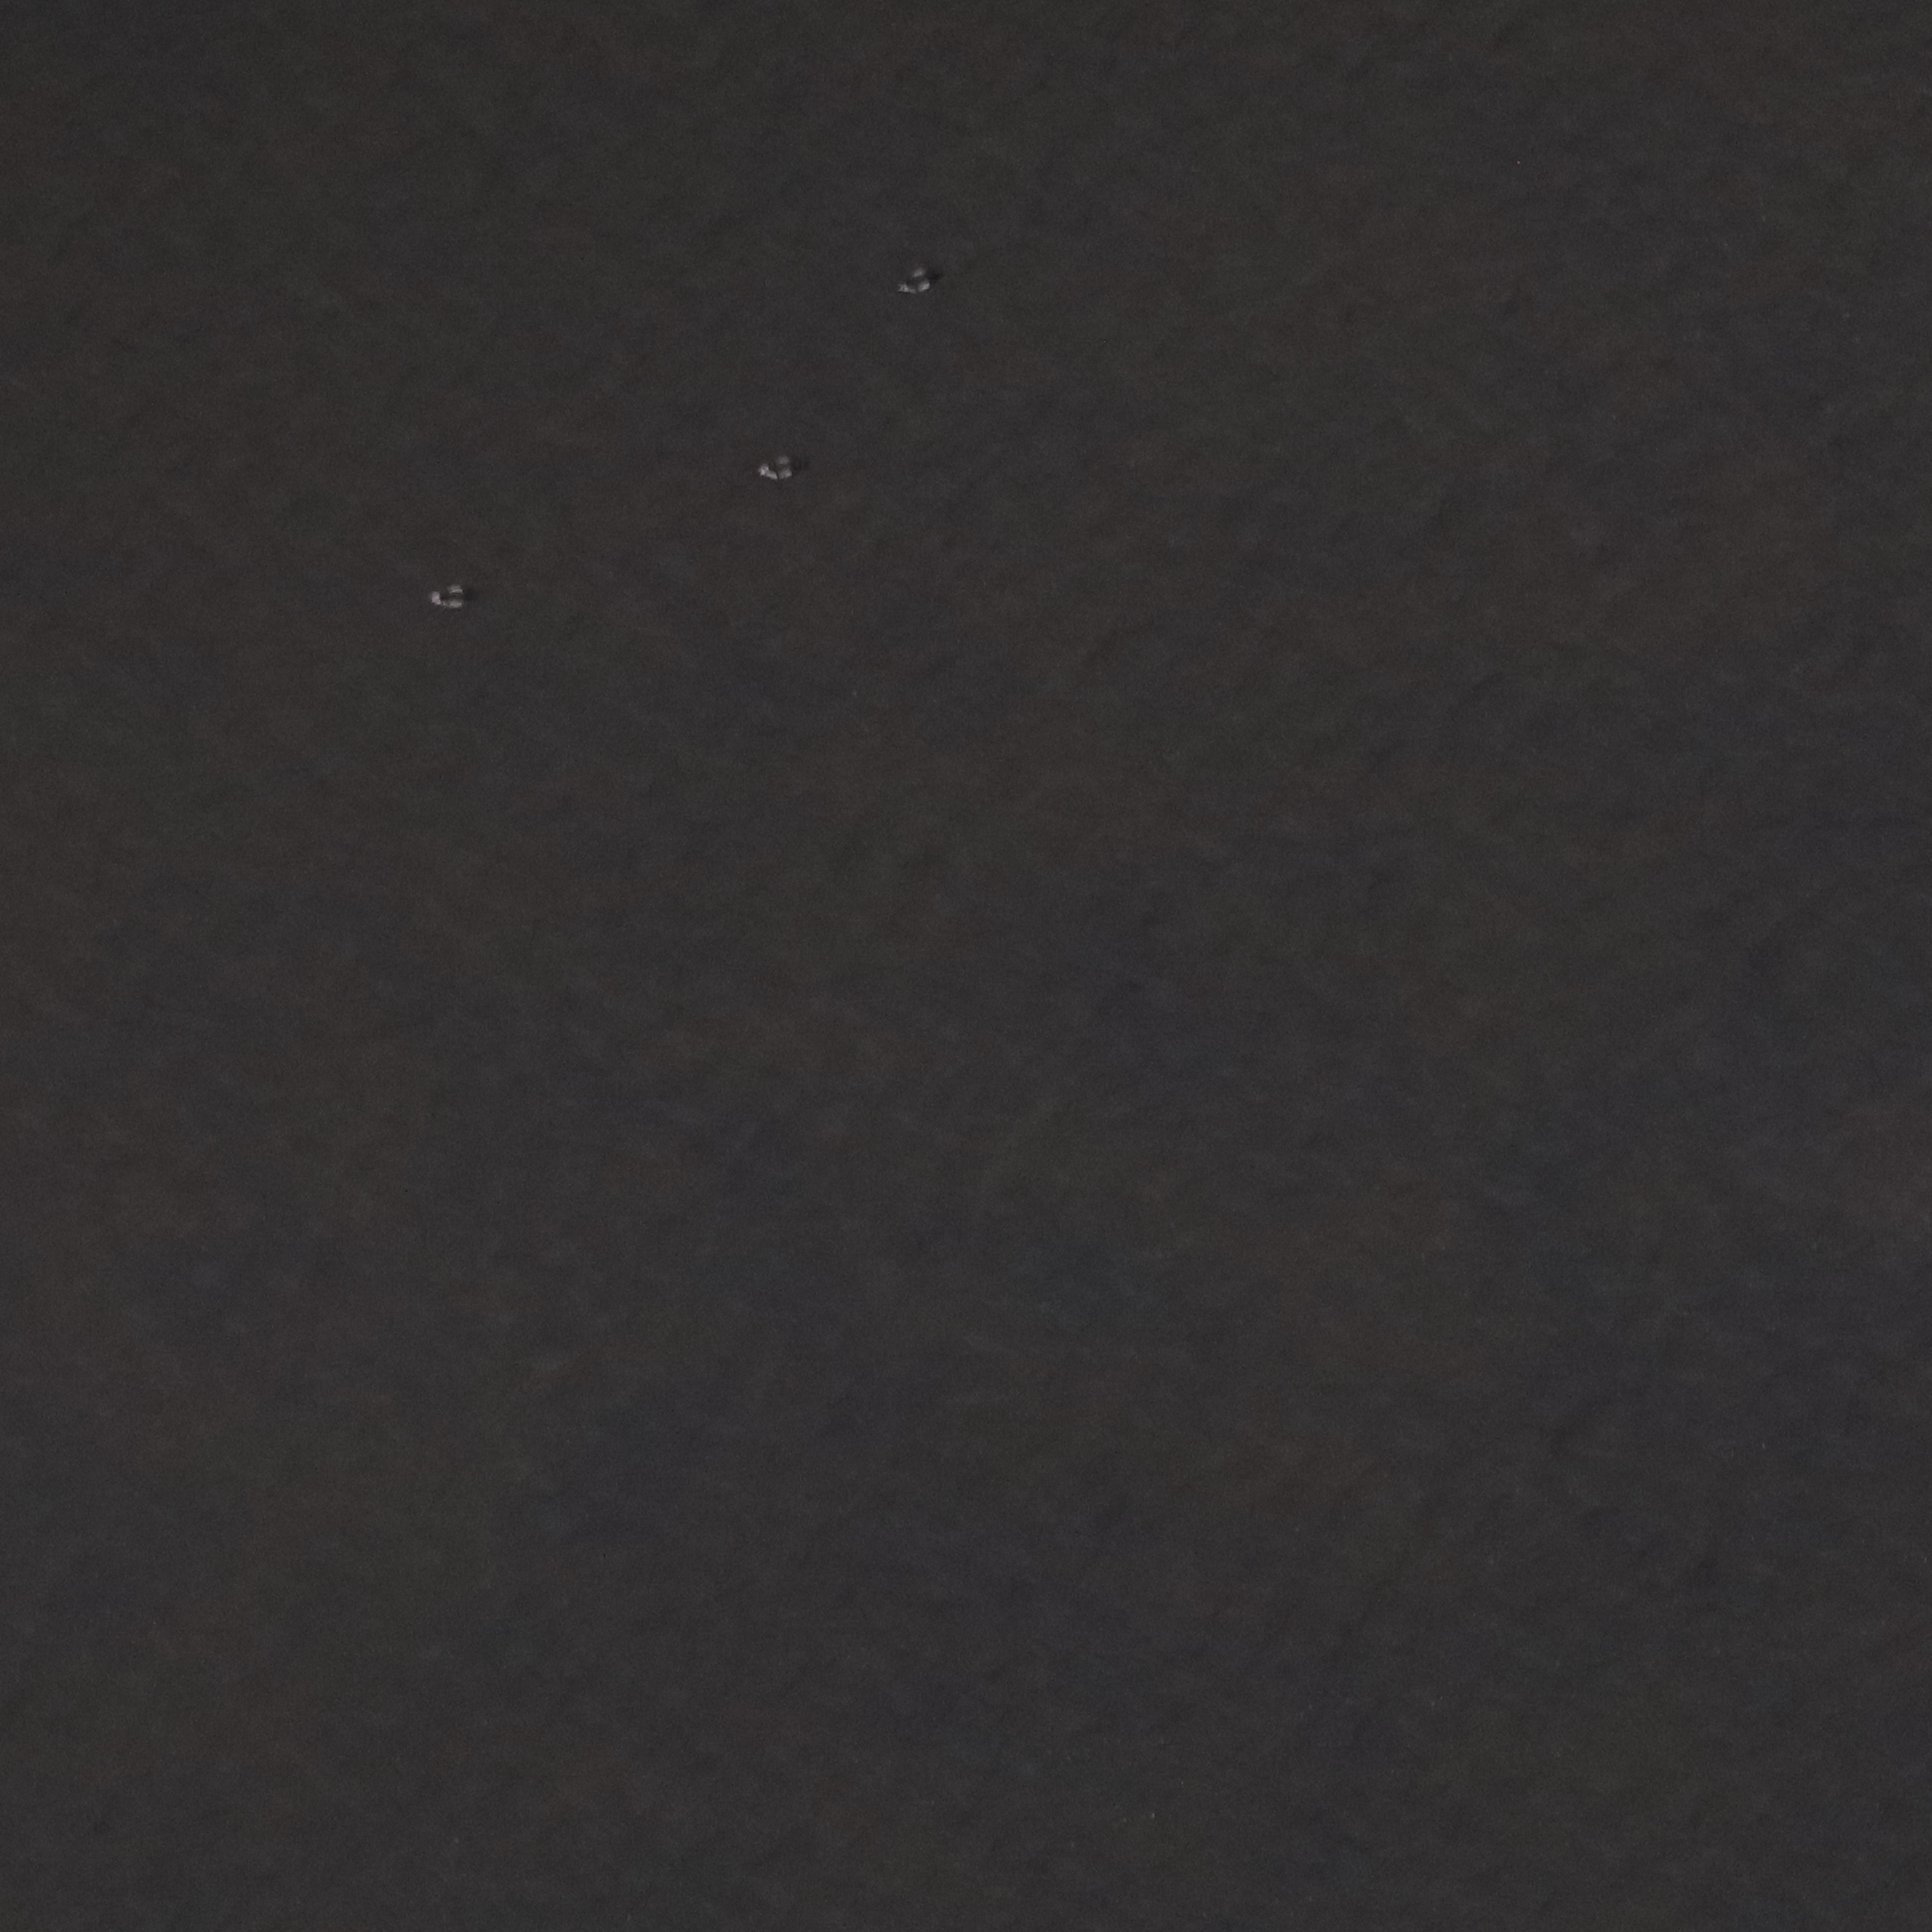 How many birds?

3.